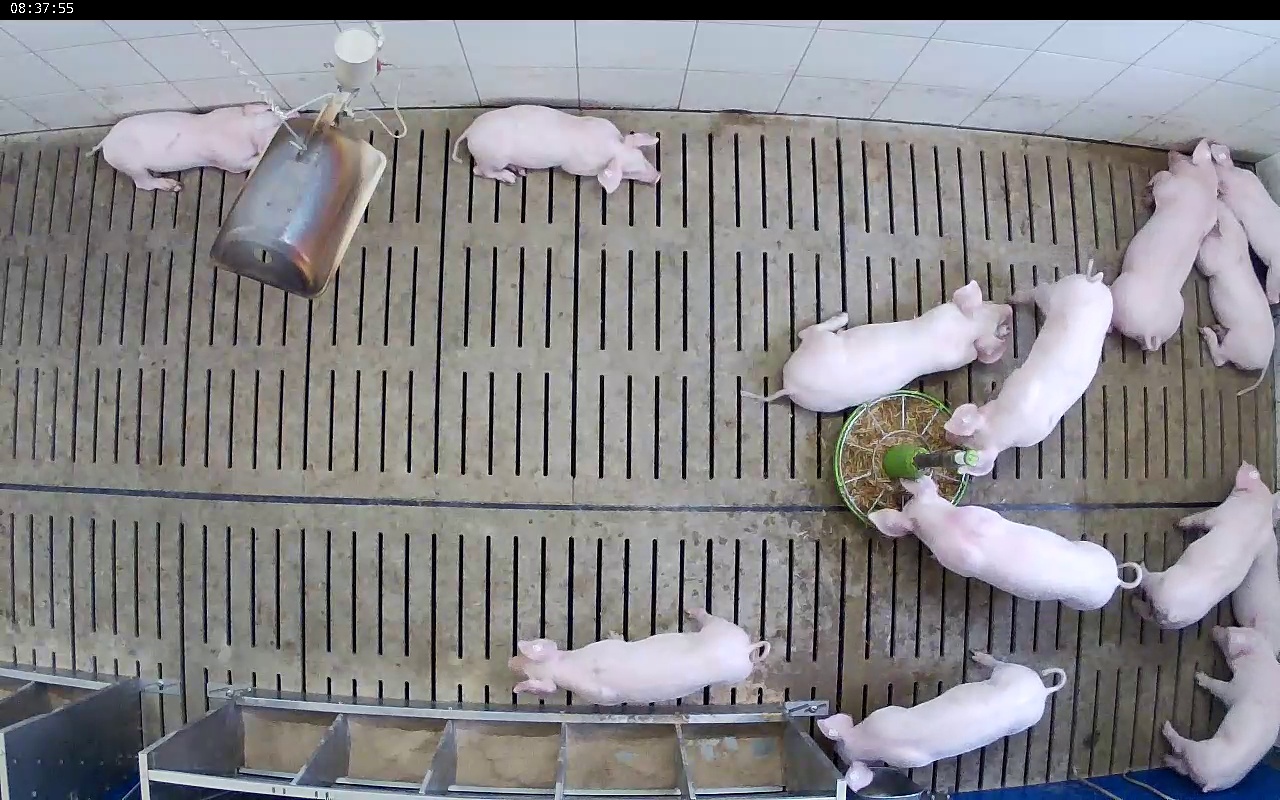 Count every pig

13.